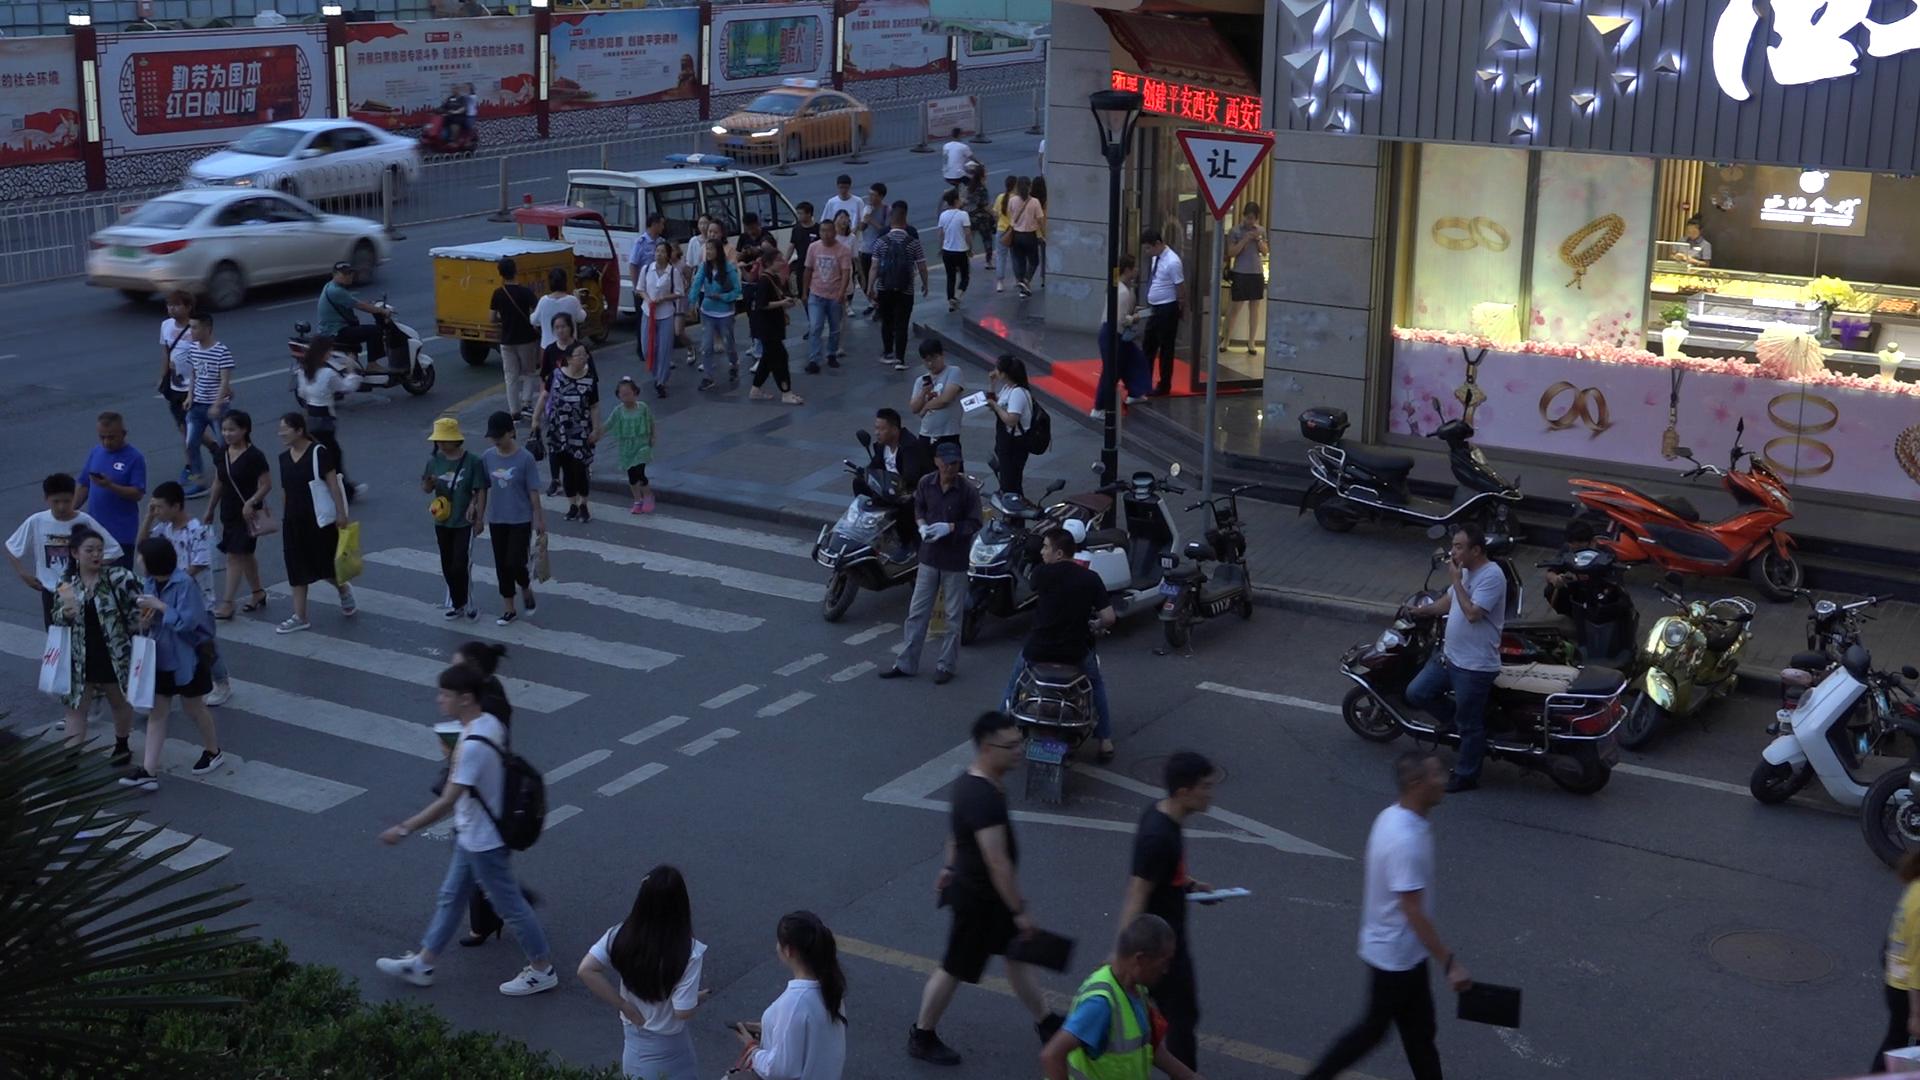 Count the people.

61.